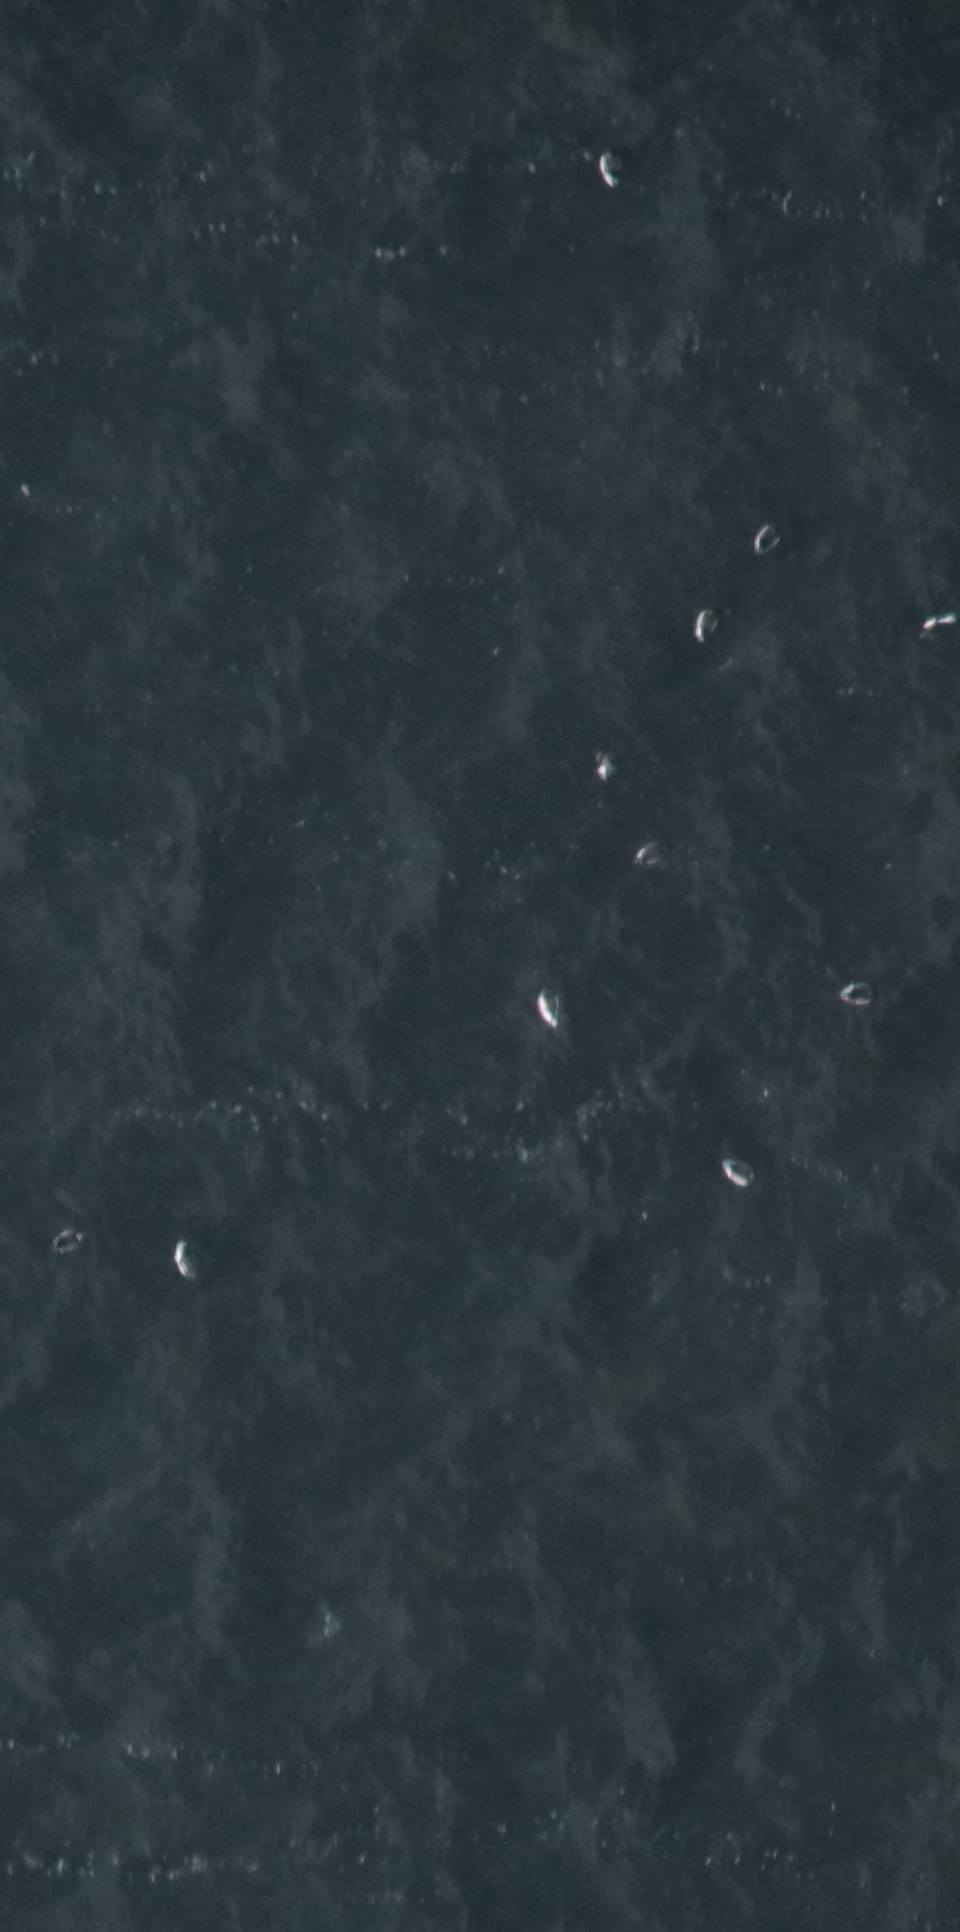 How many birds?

11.